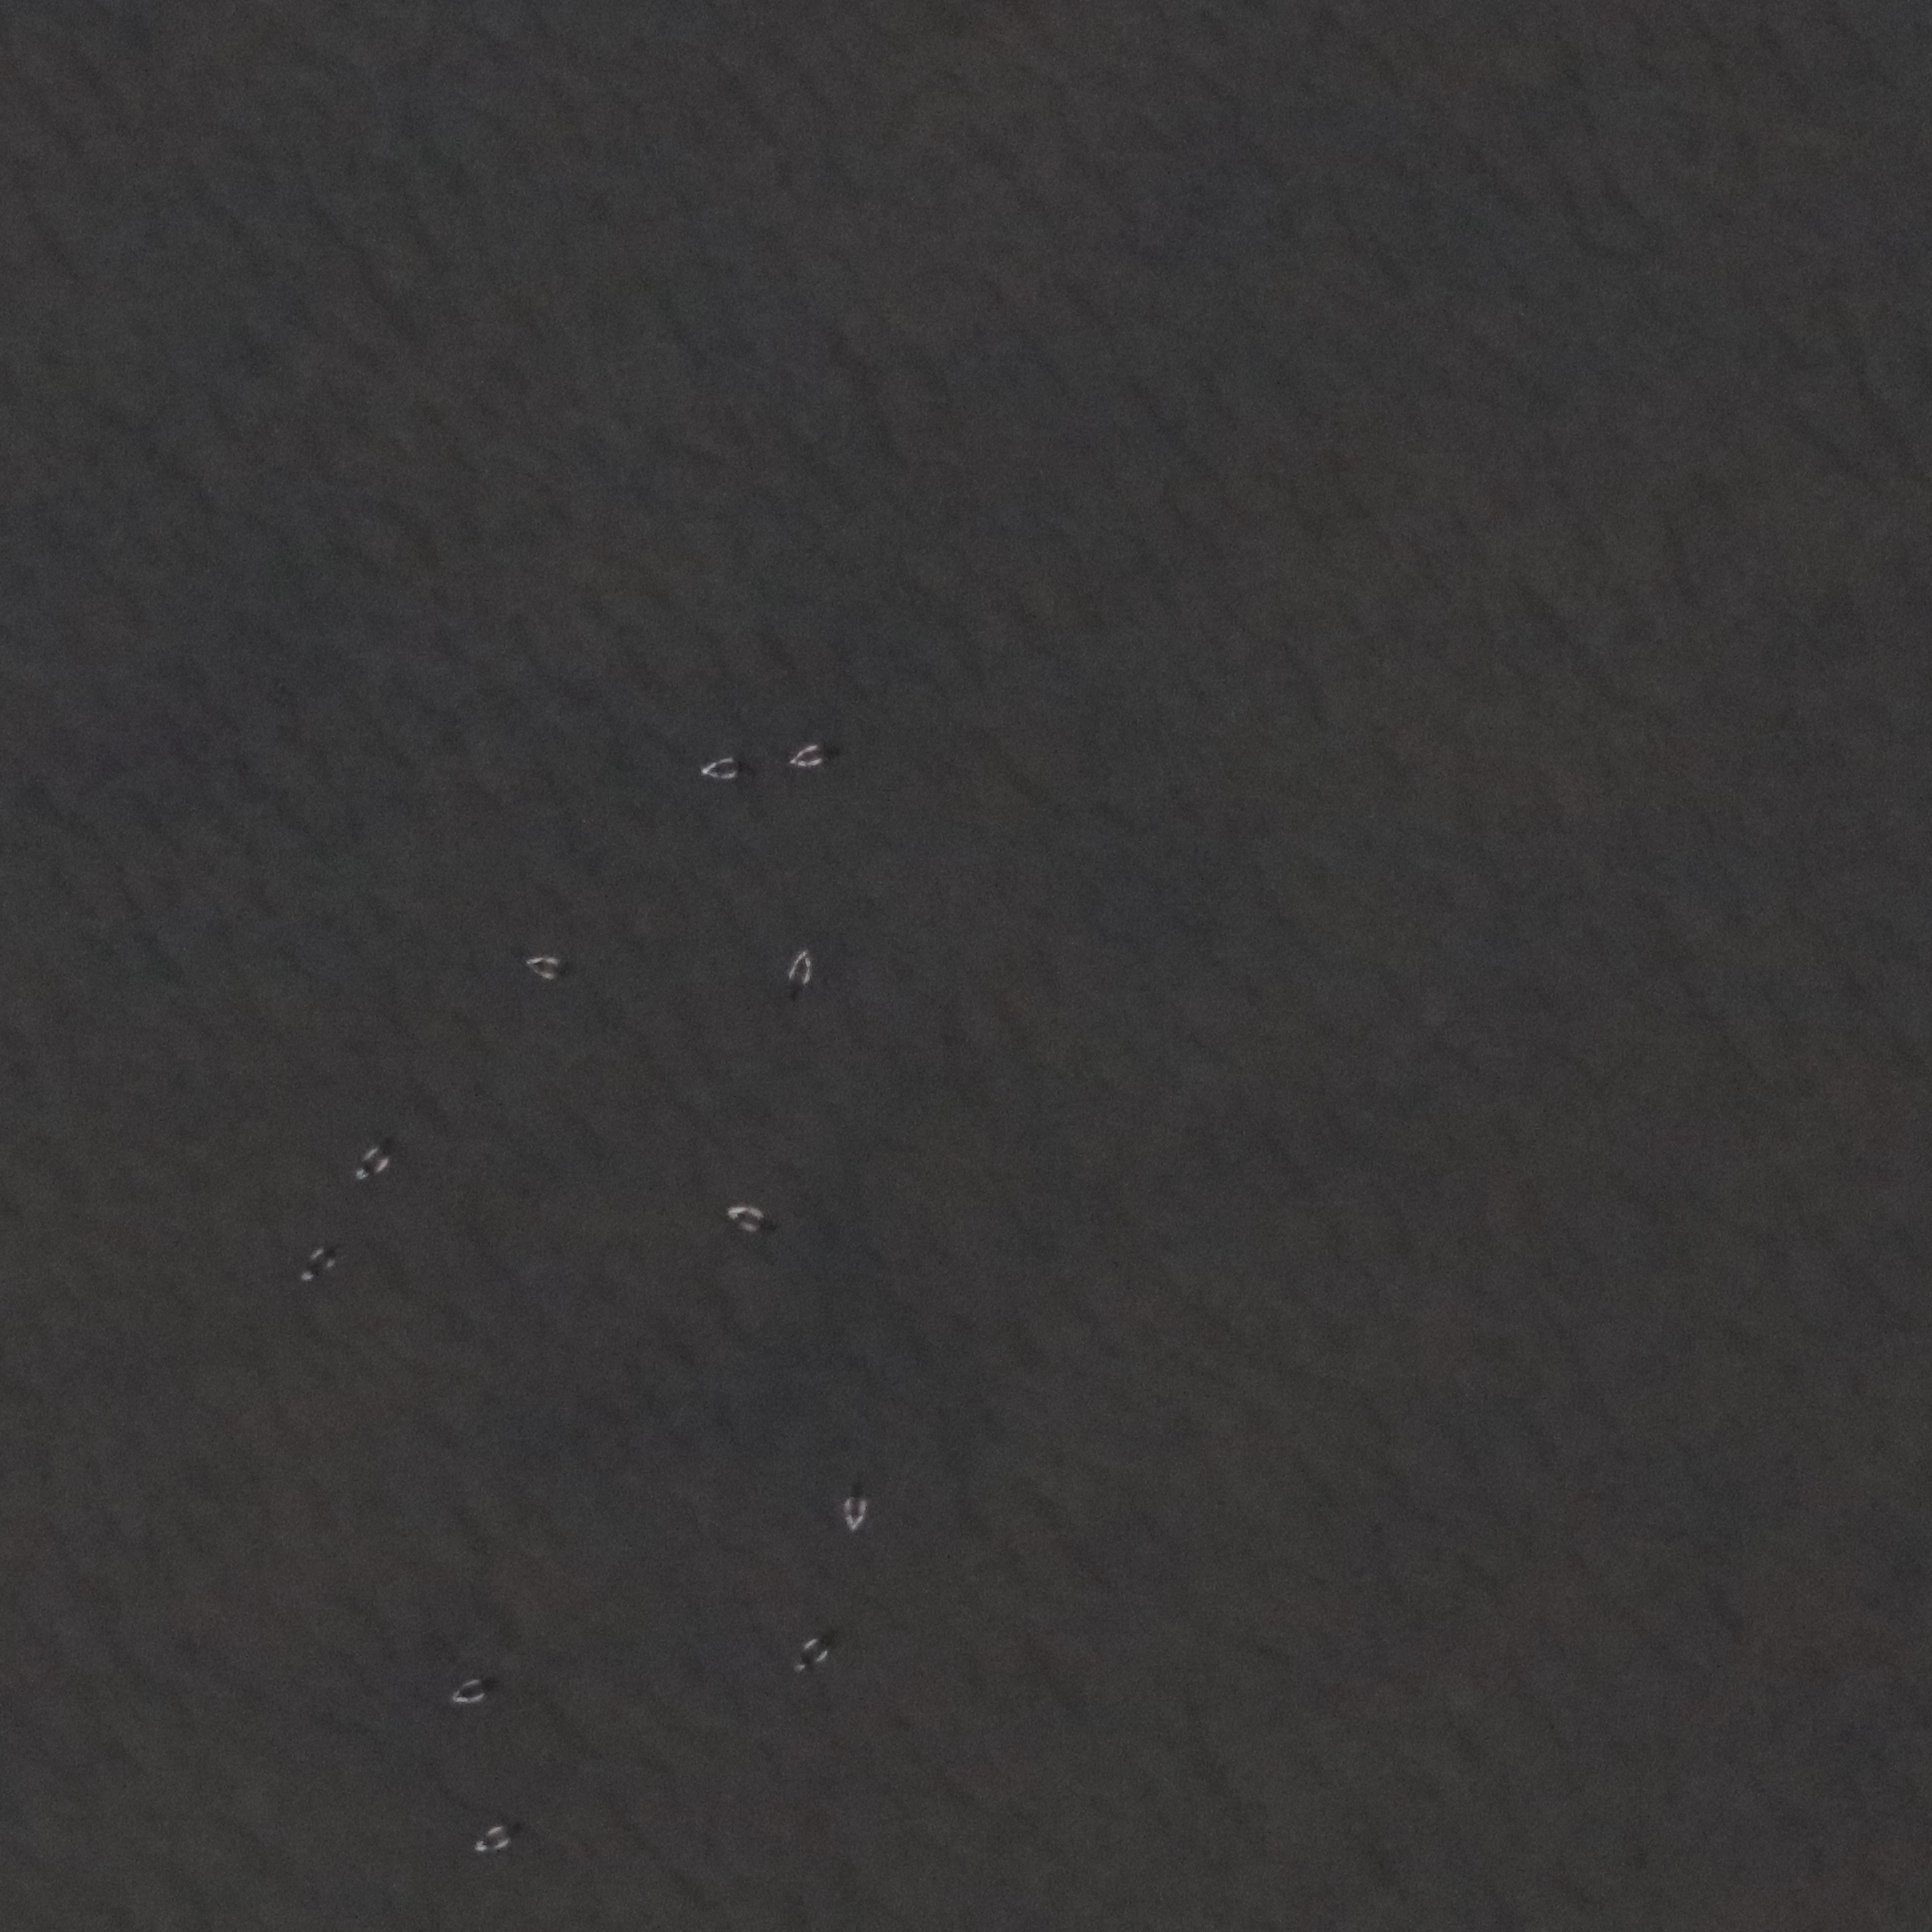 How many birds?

11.